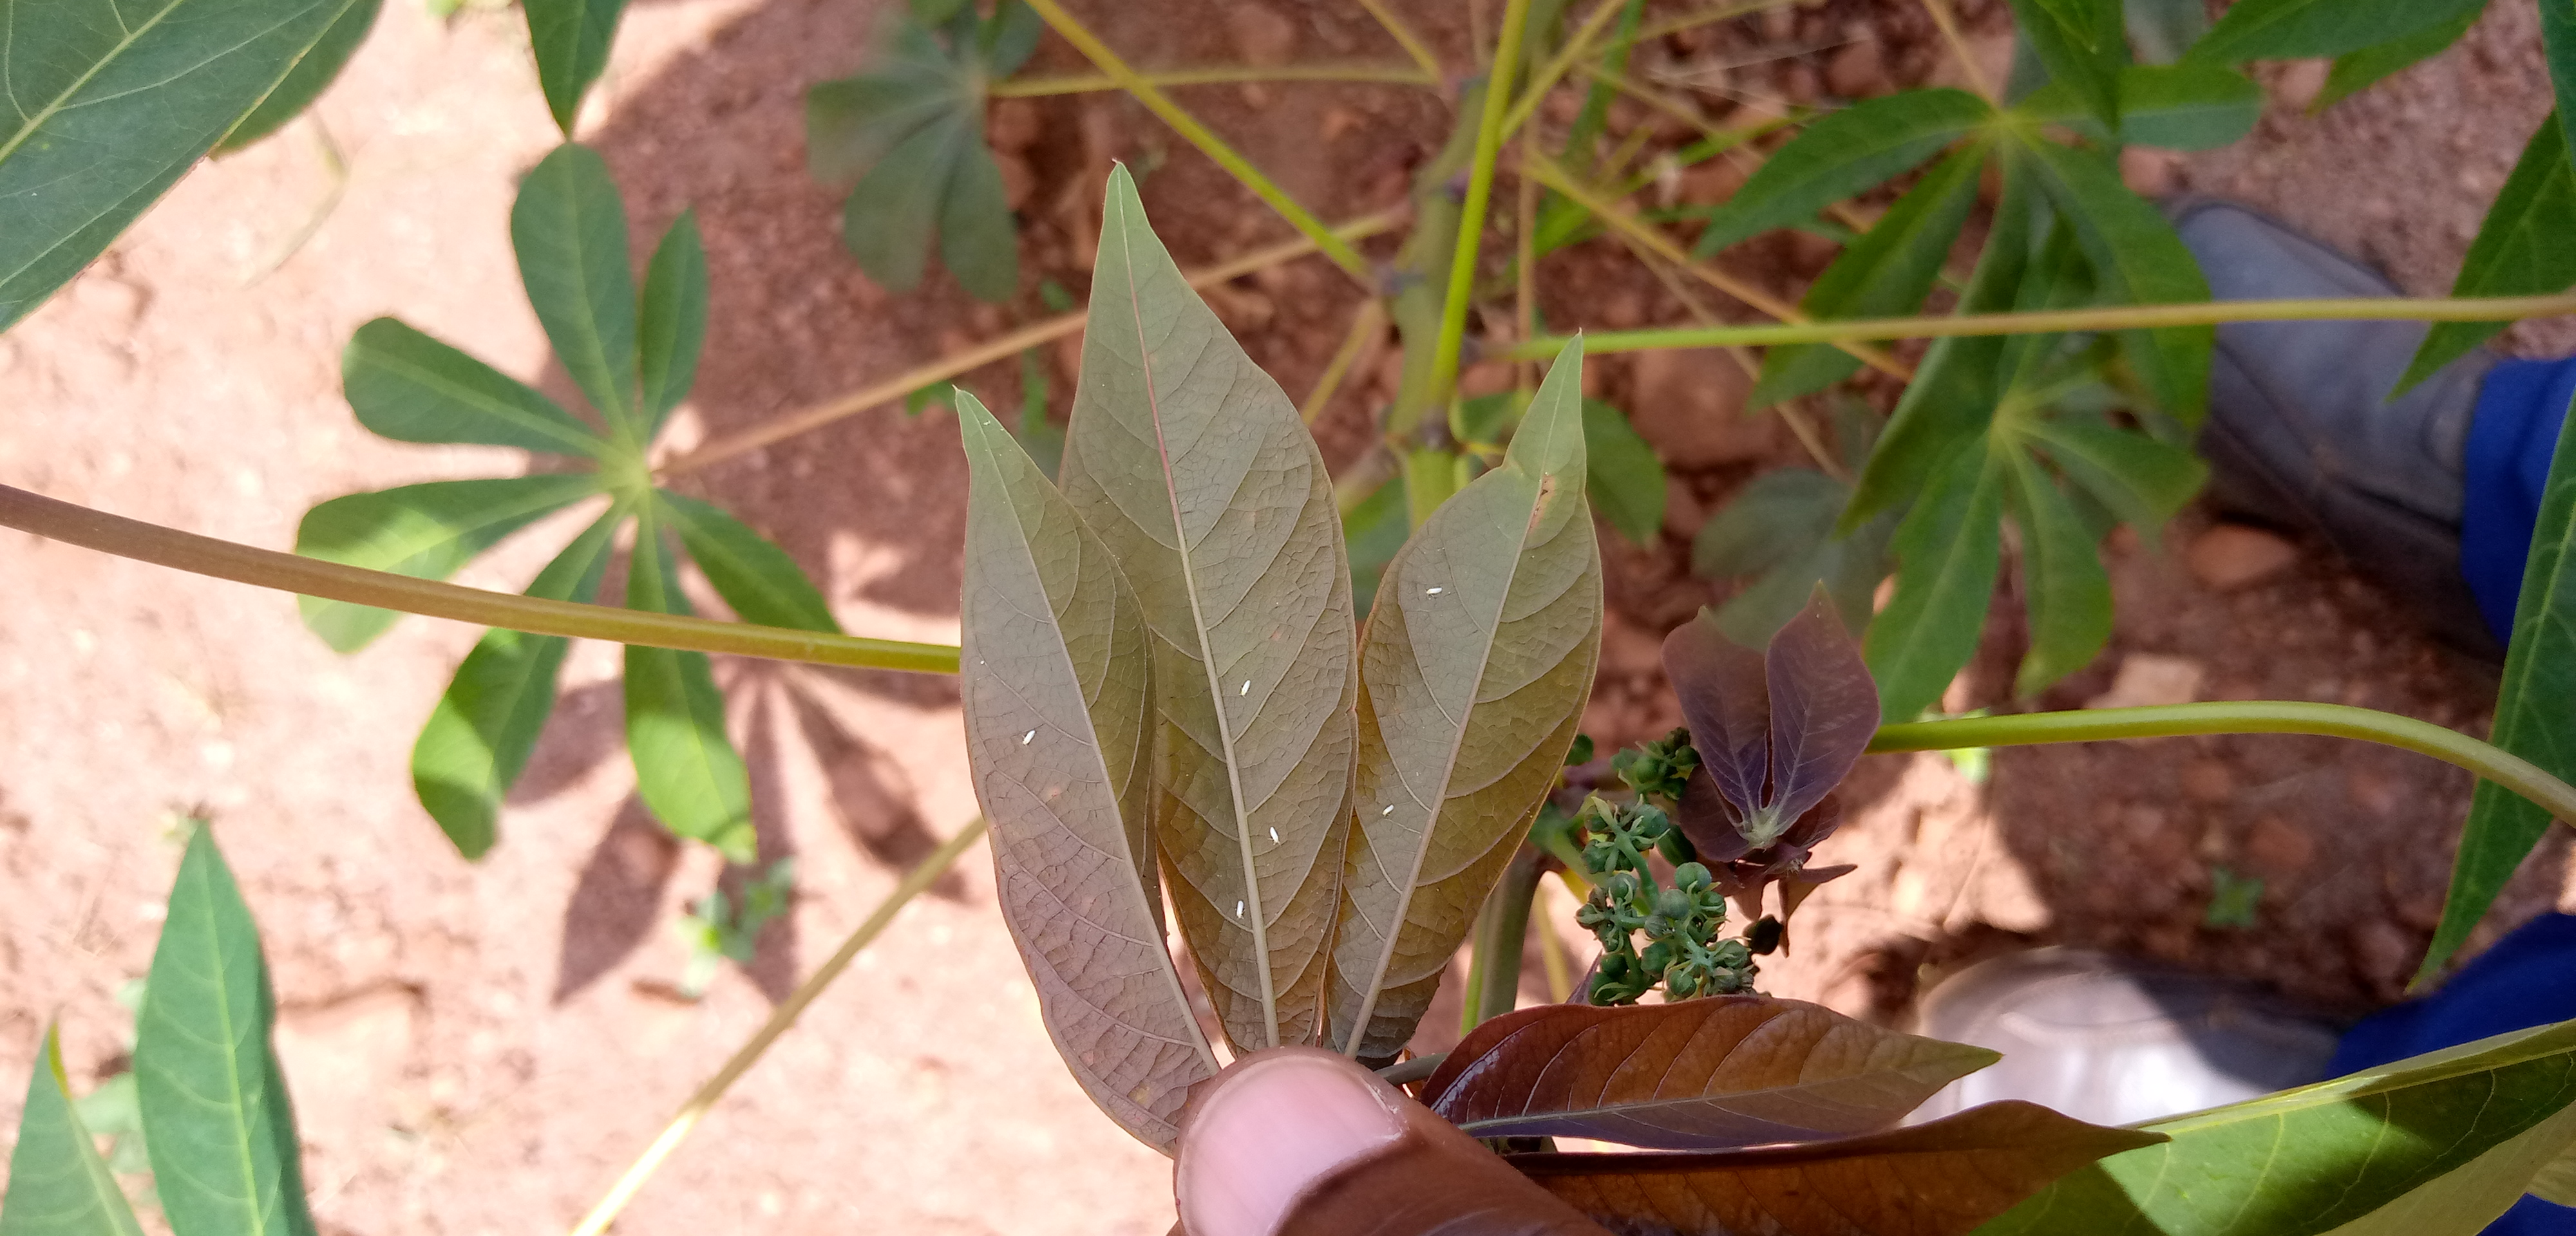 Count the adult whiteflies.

6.